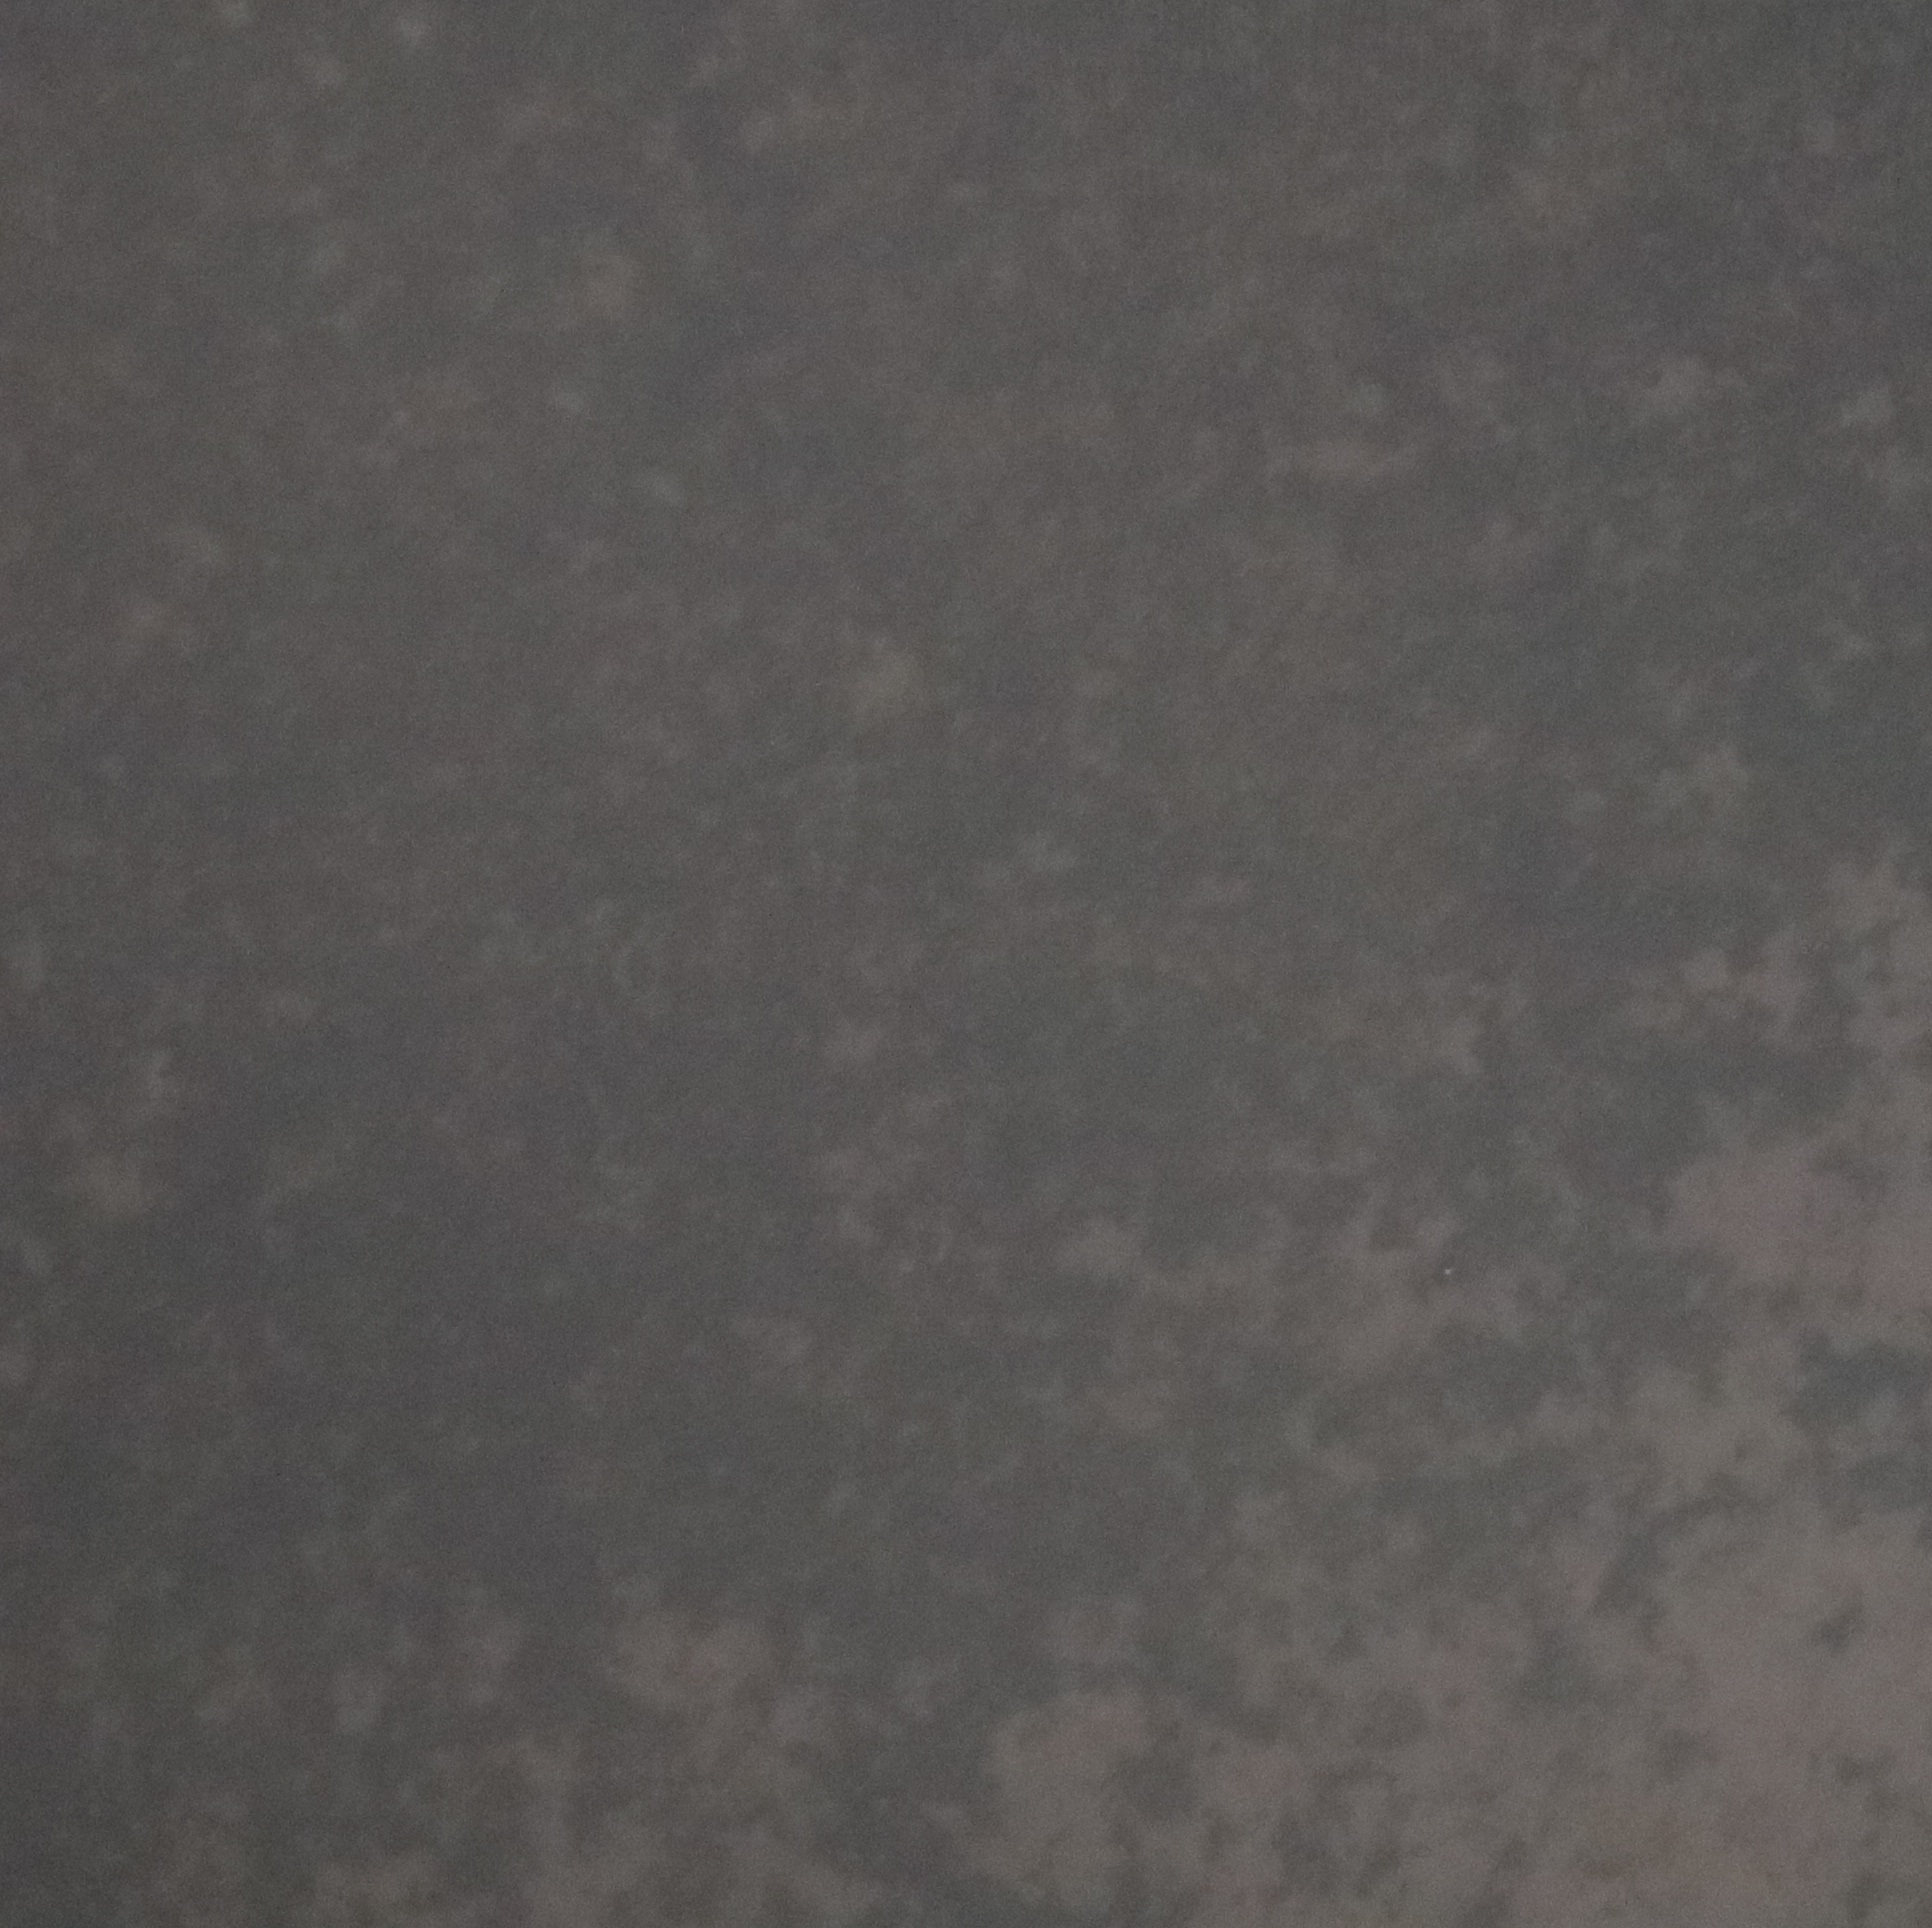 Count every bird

0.